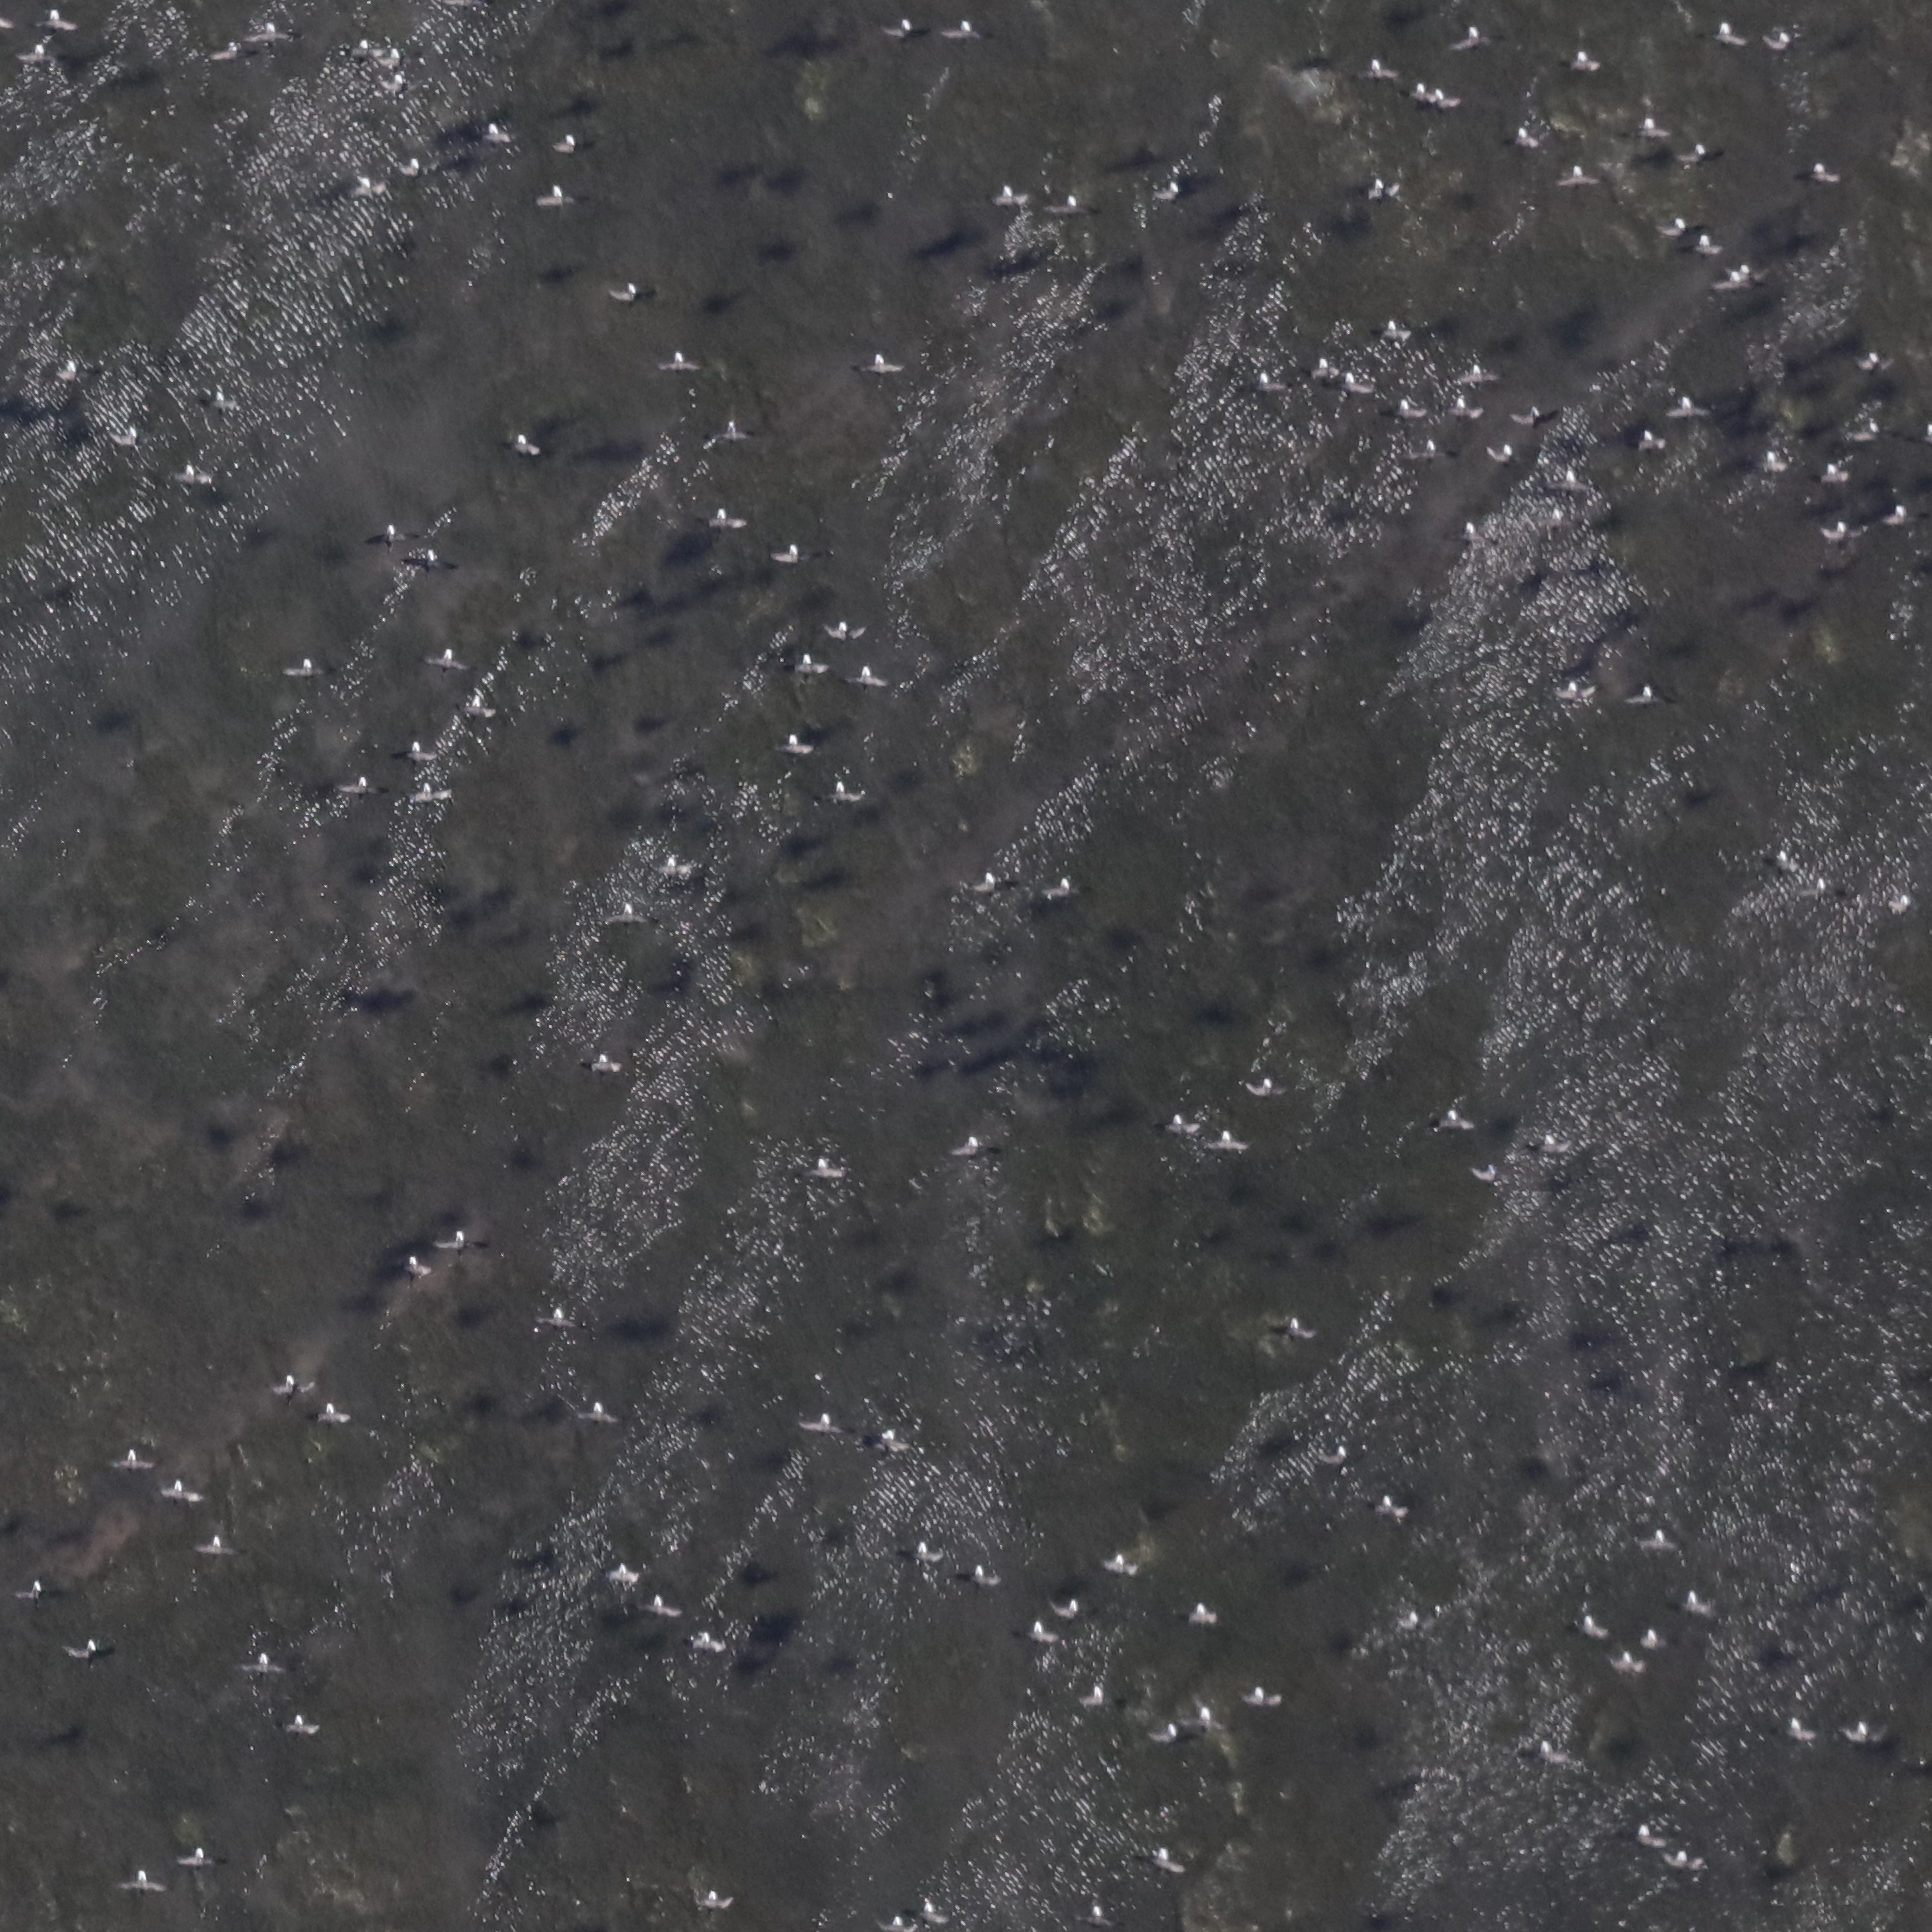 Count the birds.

146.